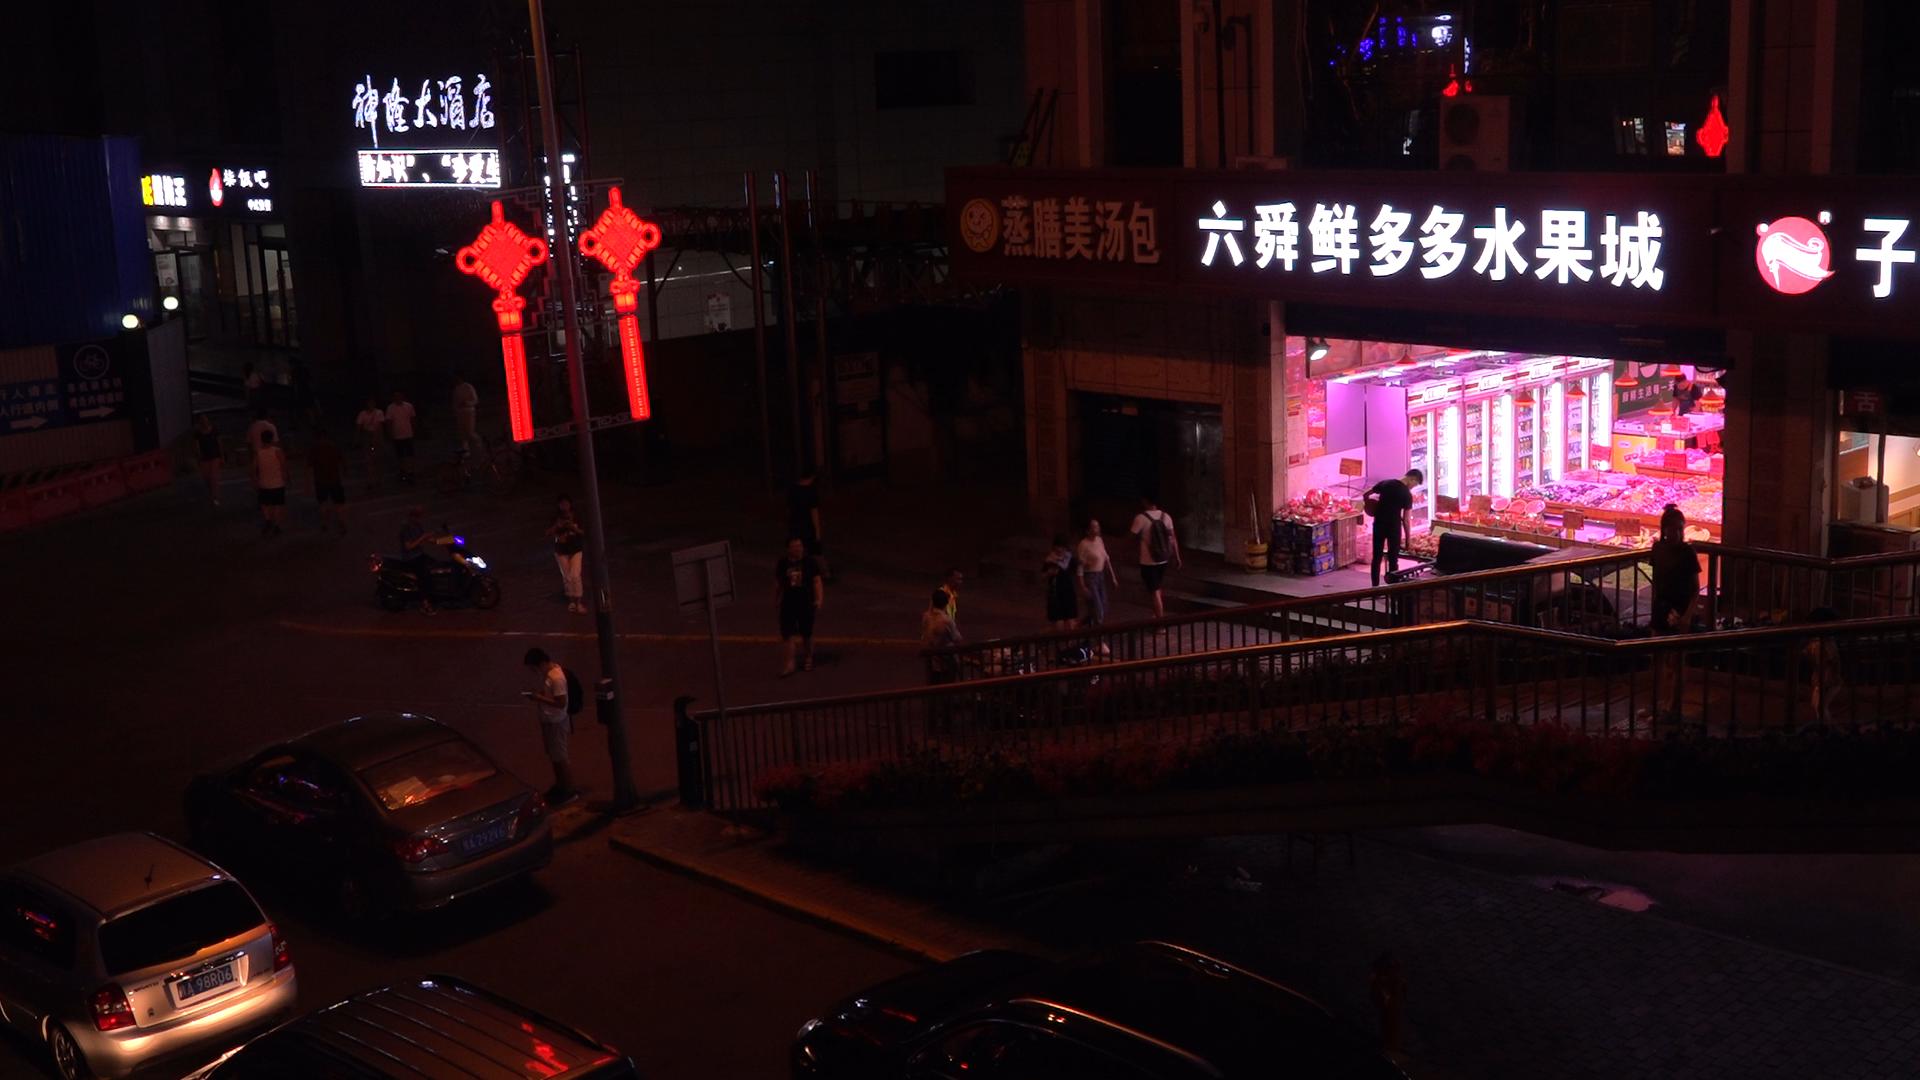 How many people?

22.